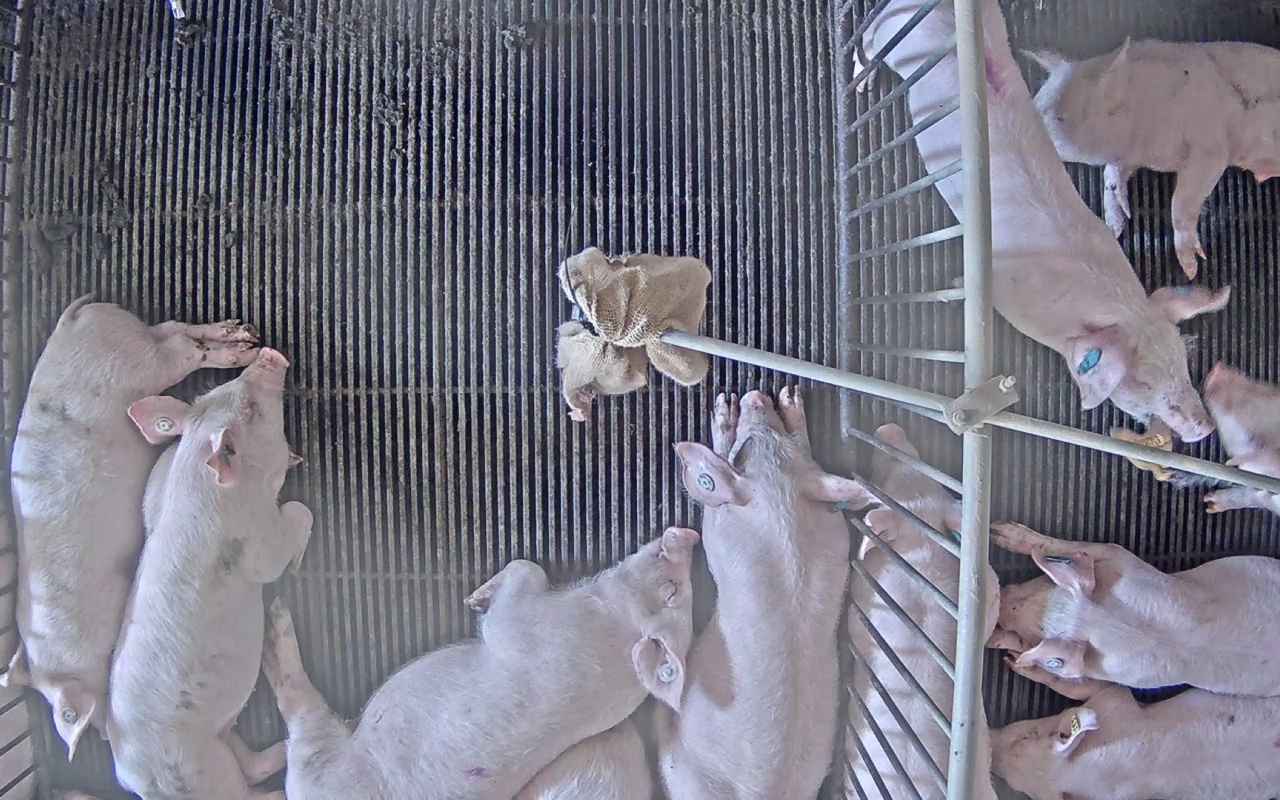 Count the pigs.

11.